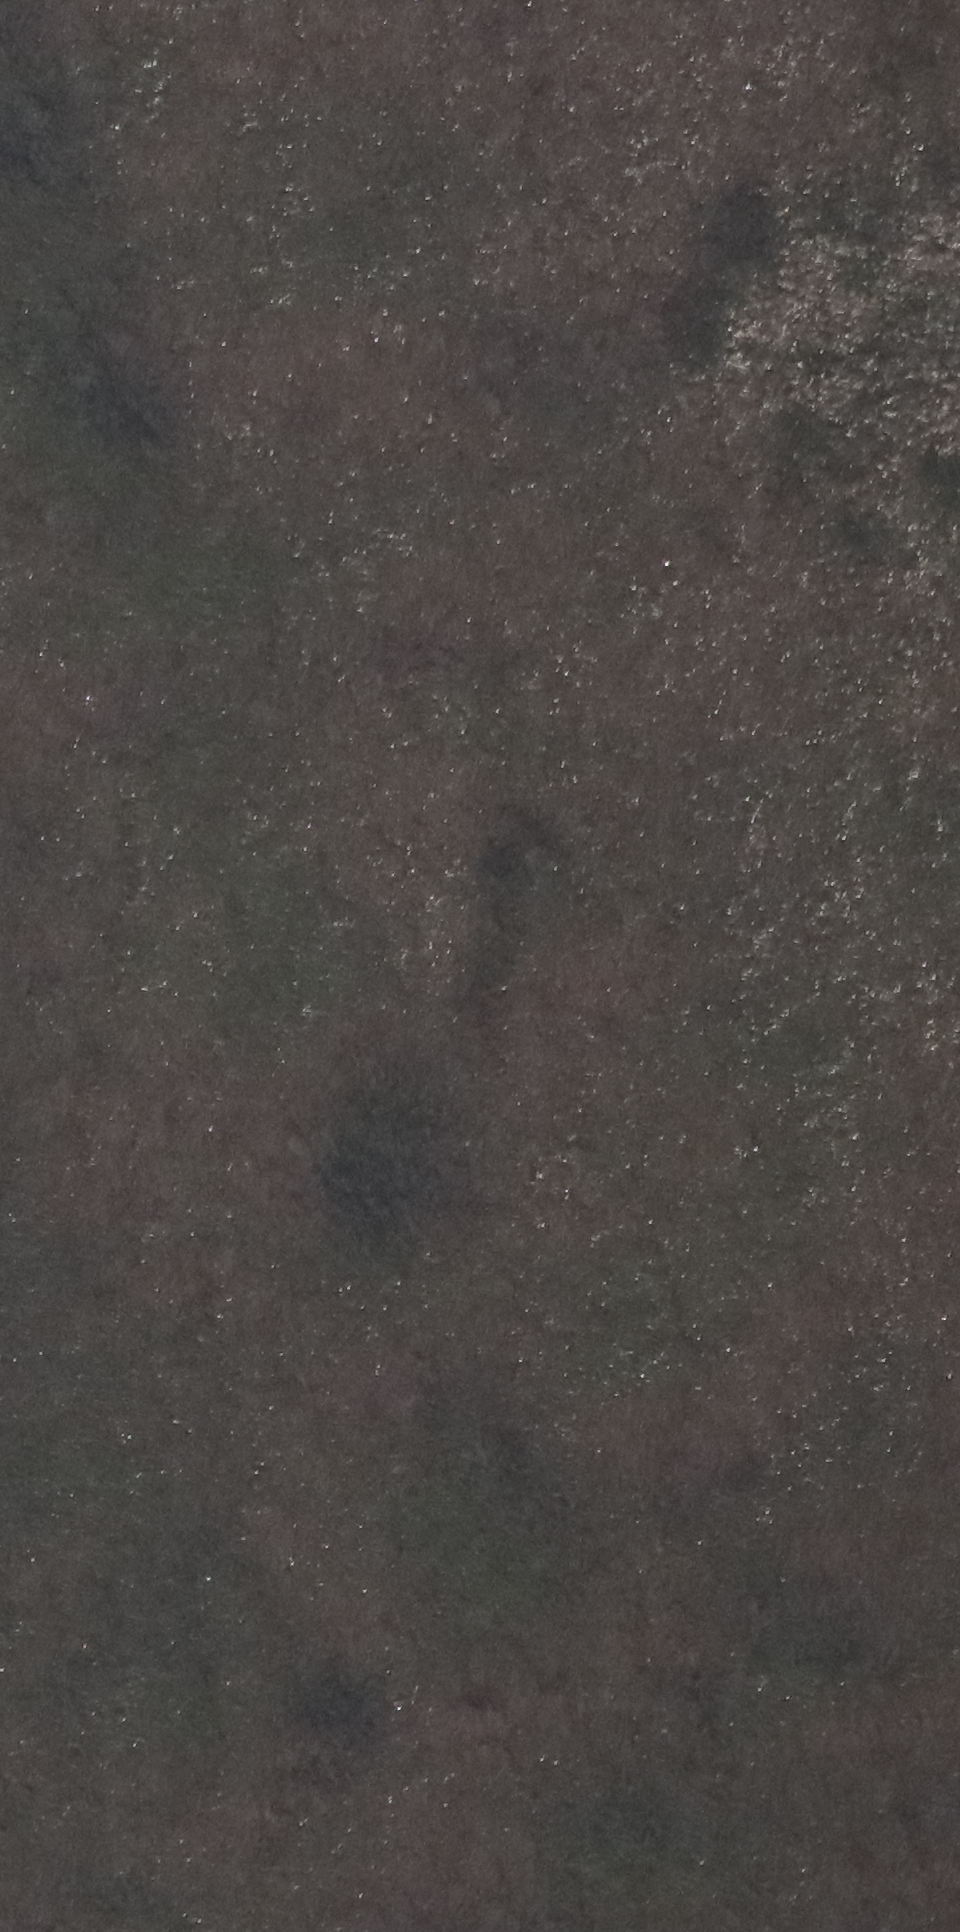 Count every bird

0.